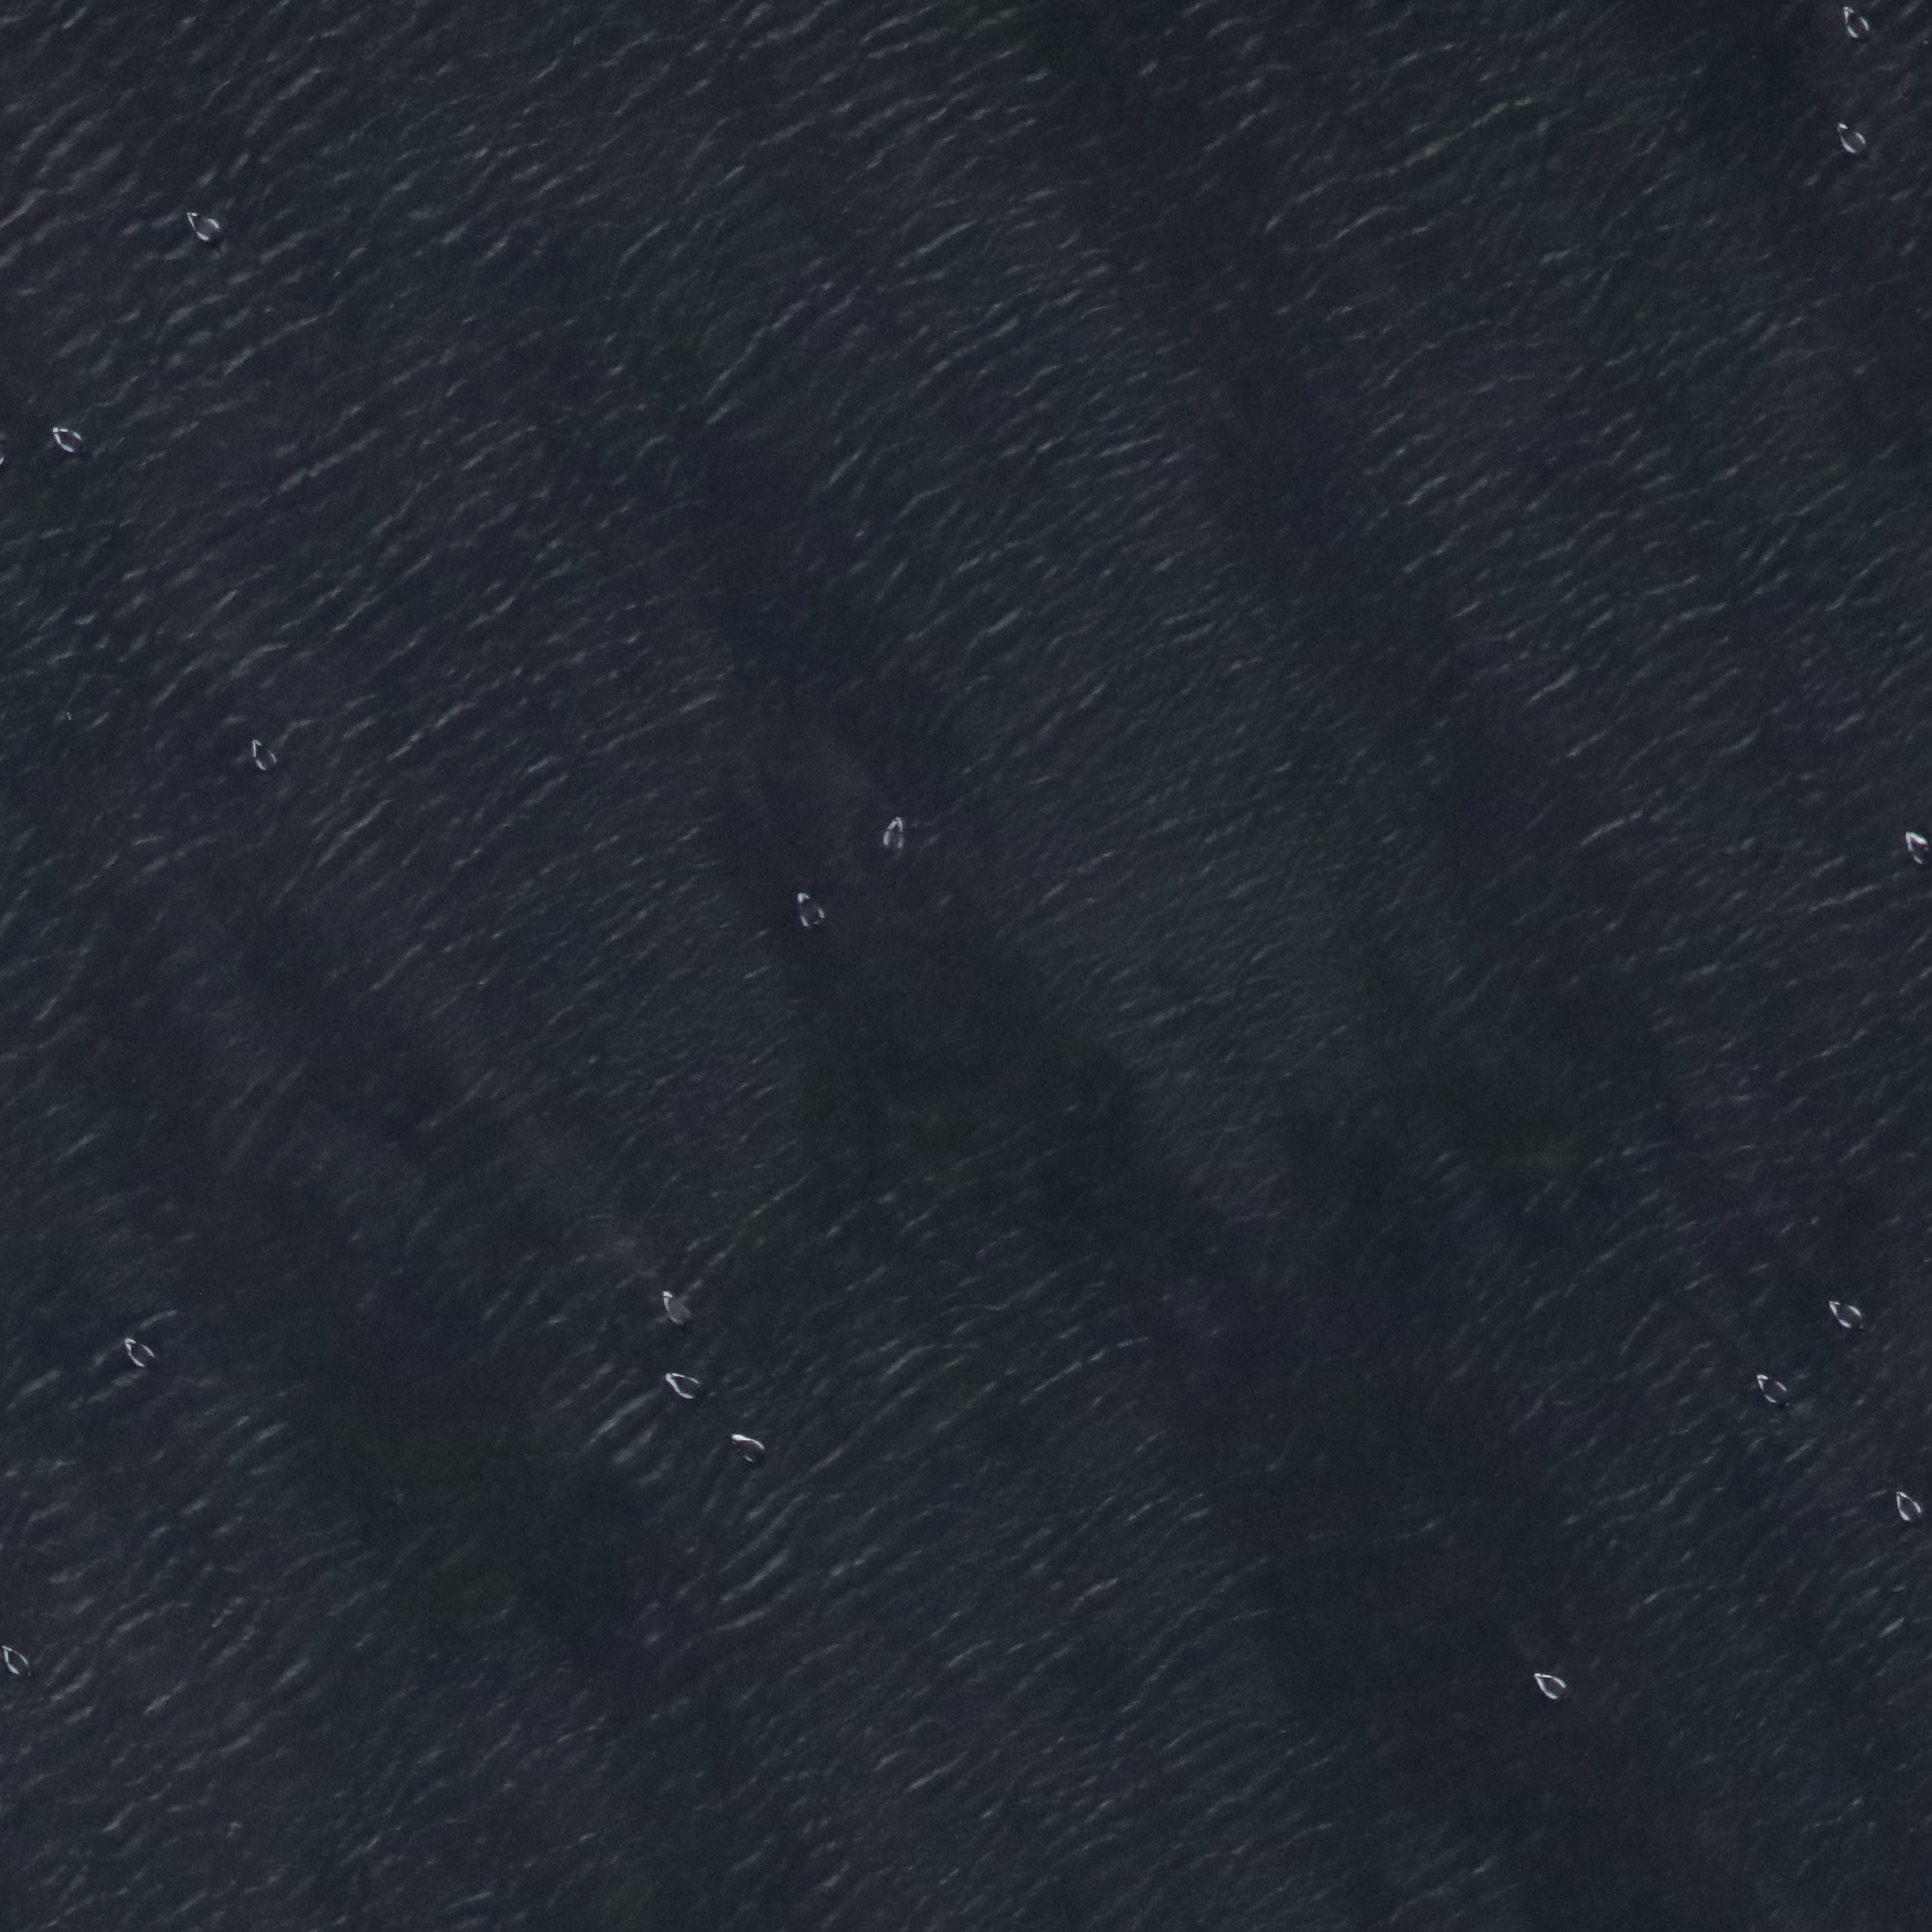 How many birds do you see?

17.